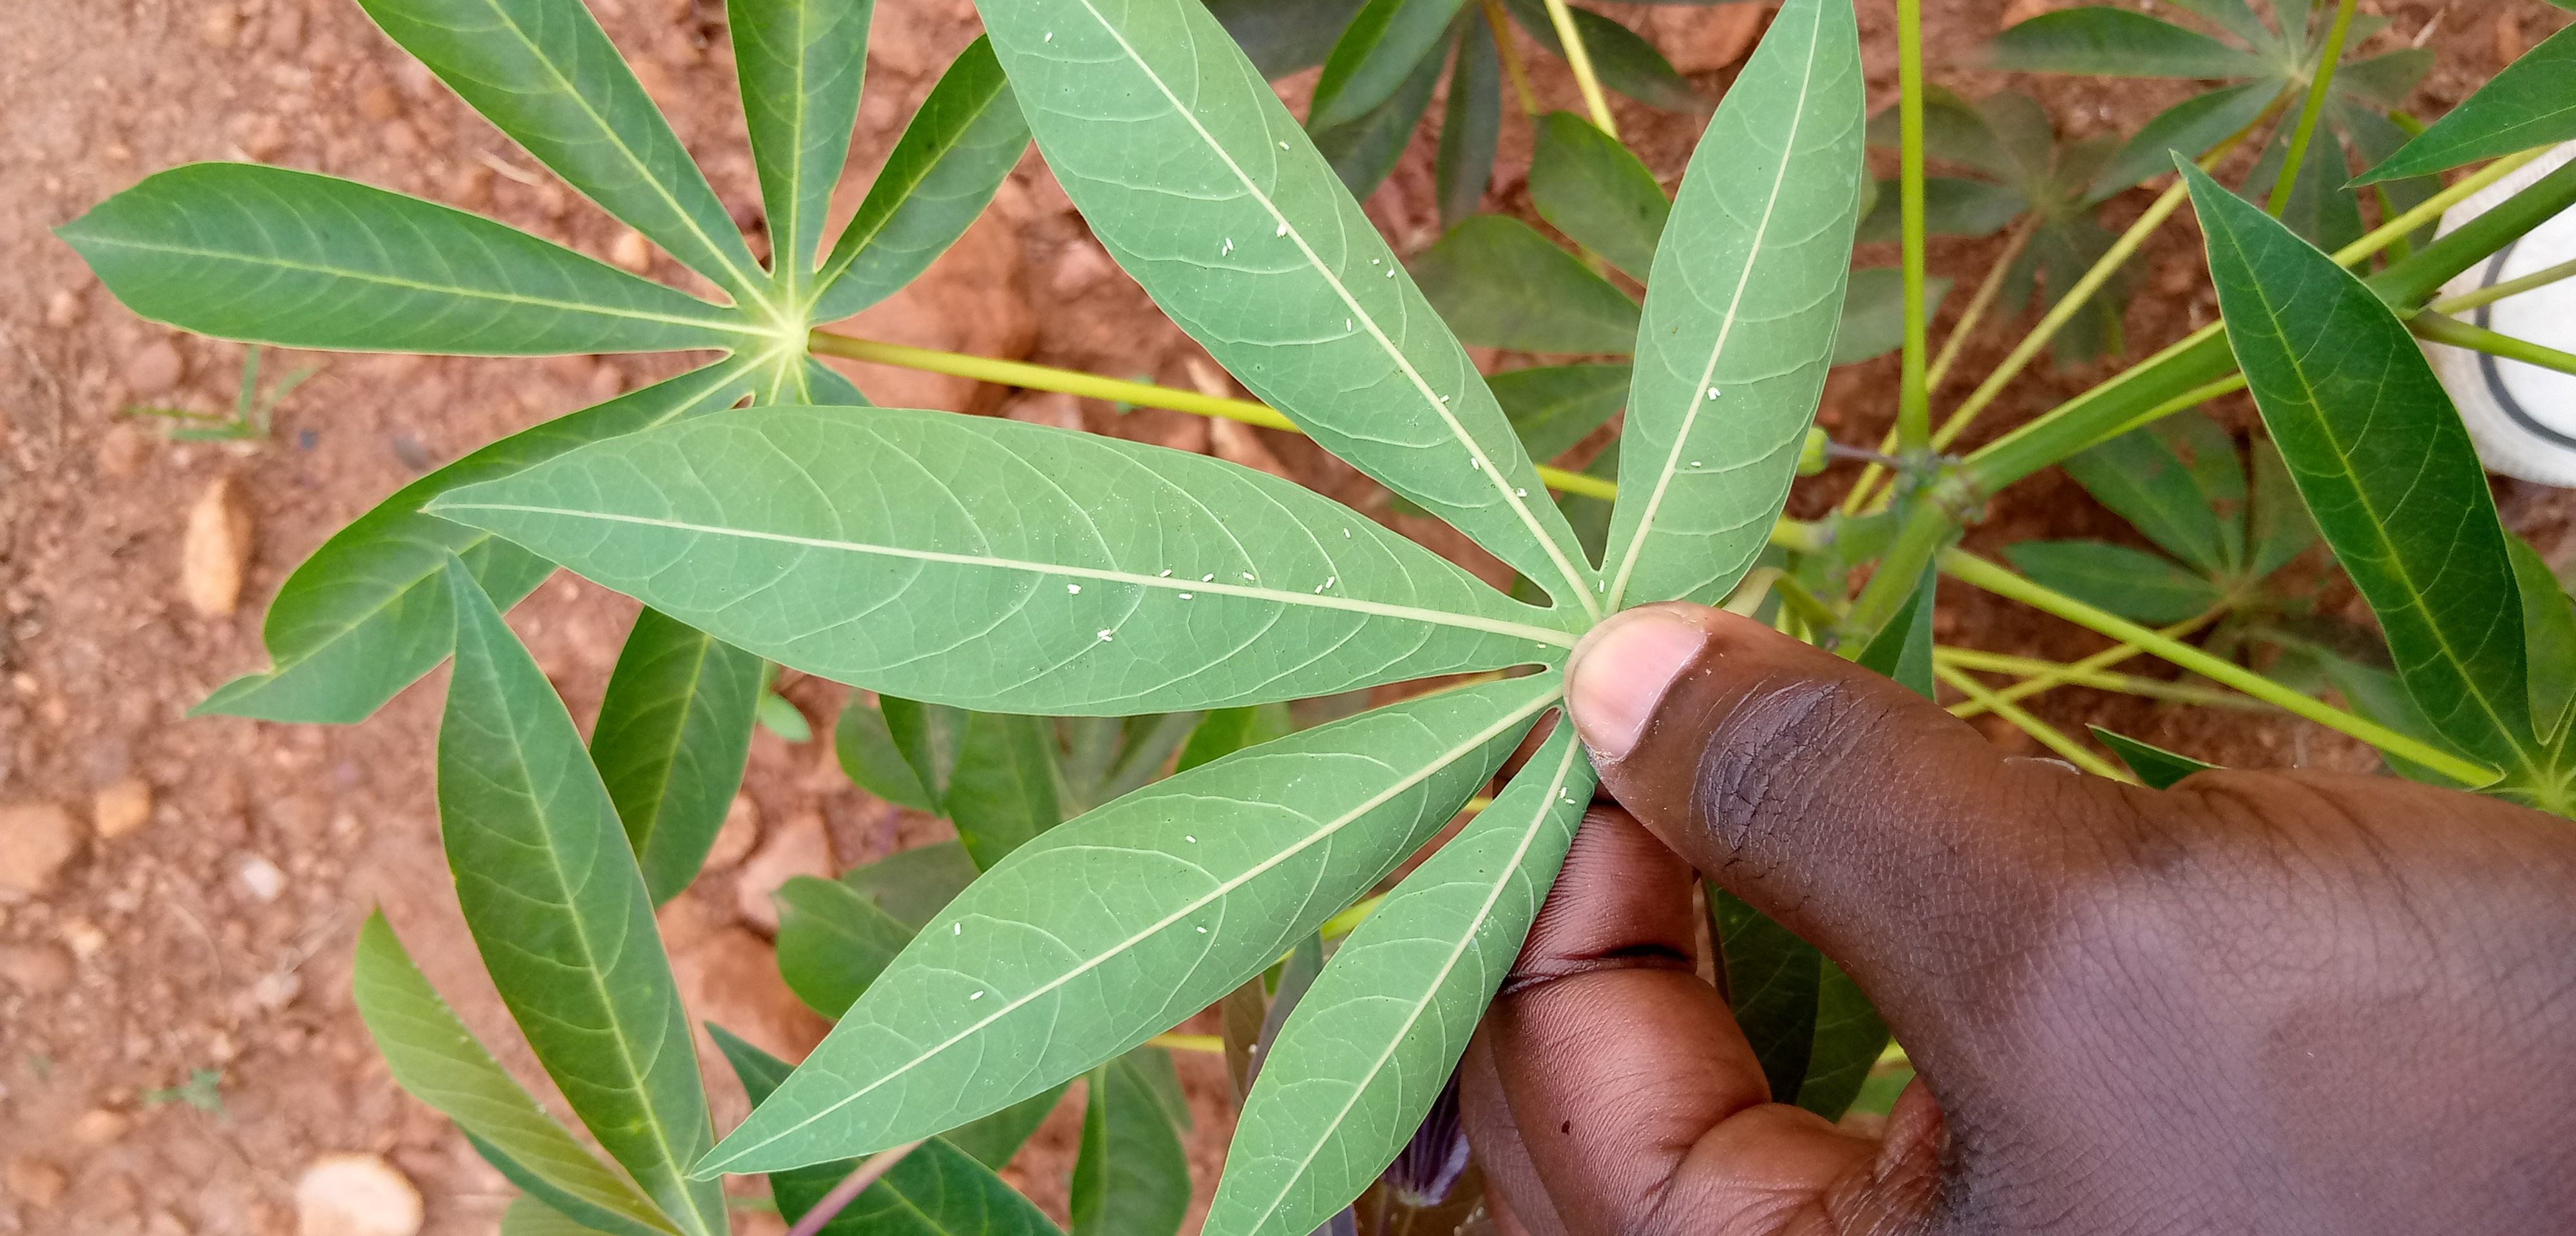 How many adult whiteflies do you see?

31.